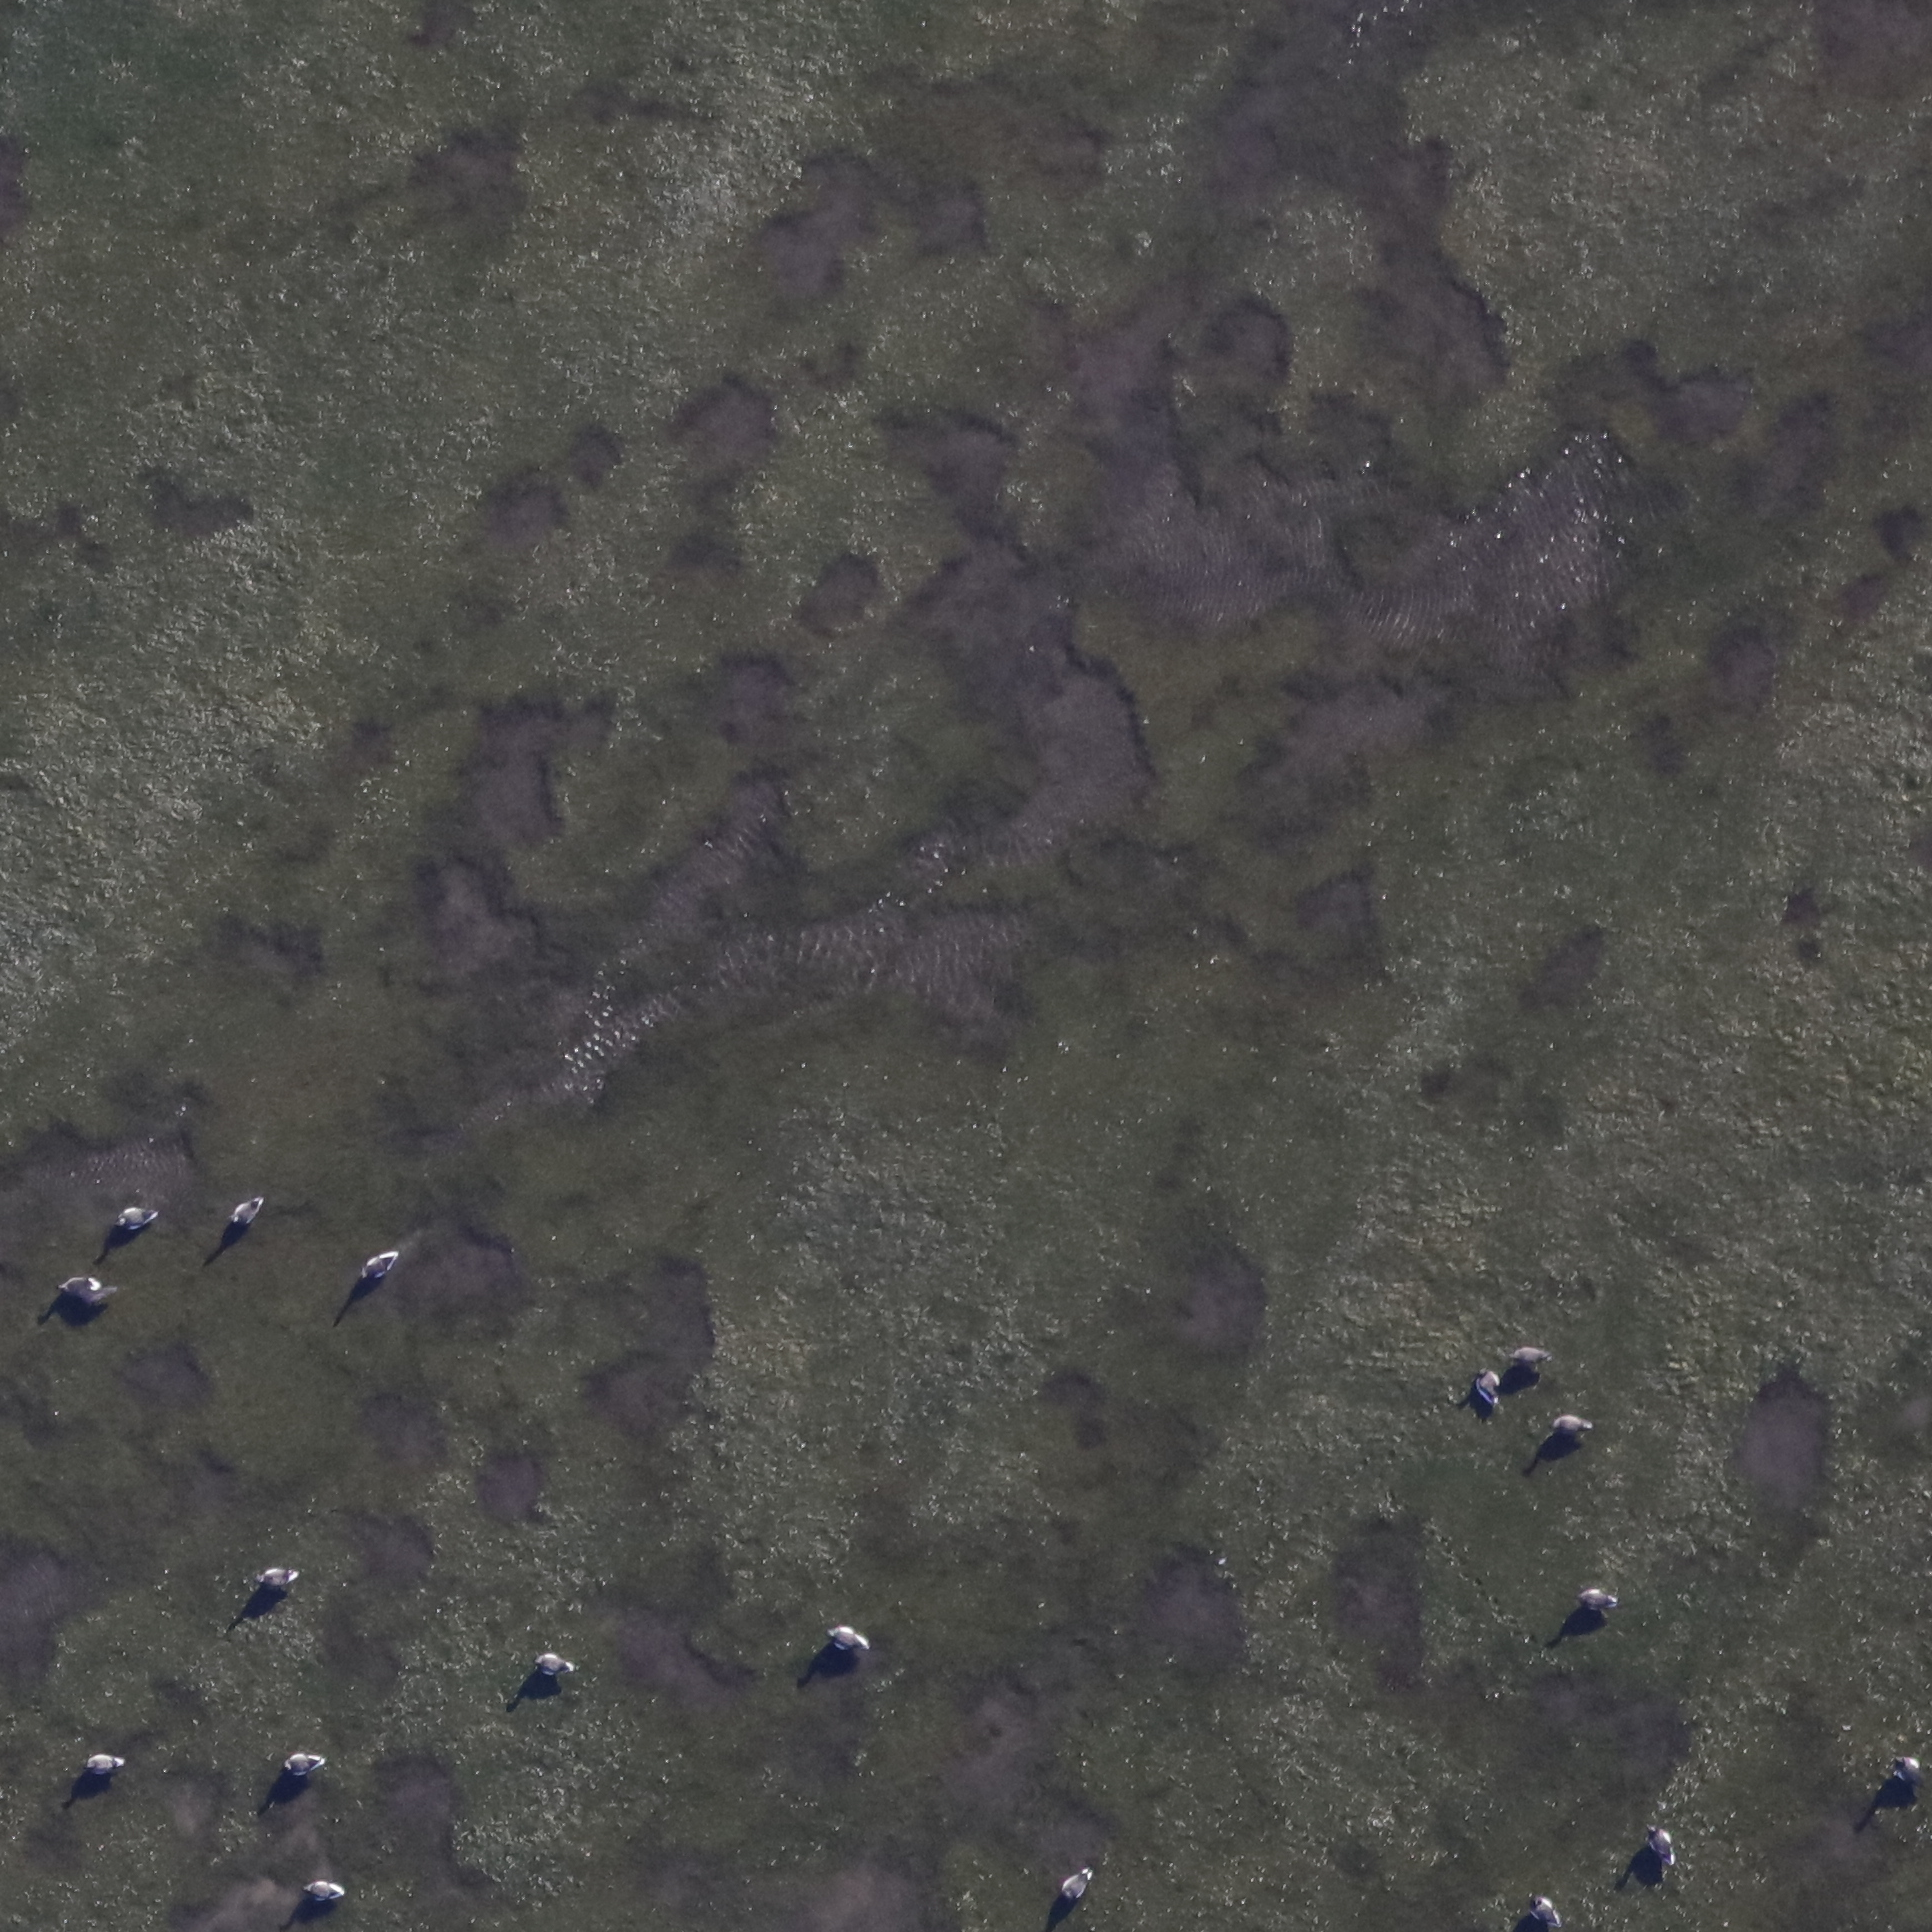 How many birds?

18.